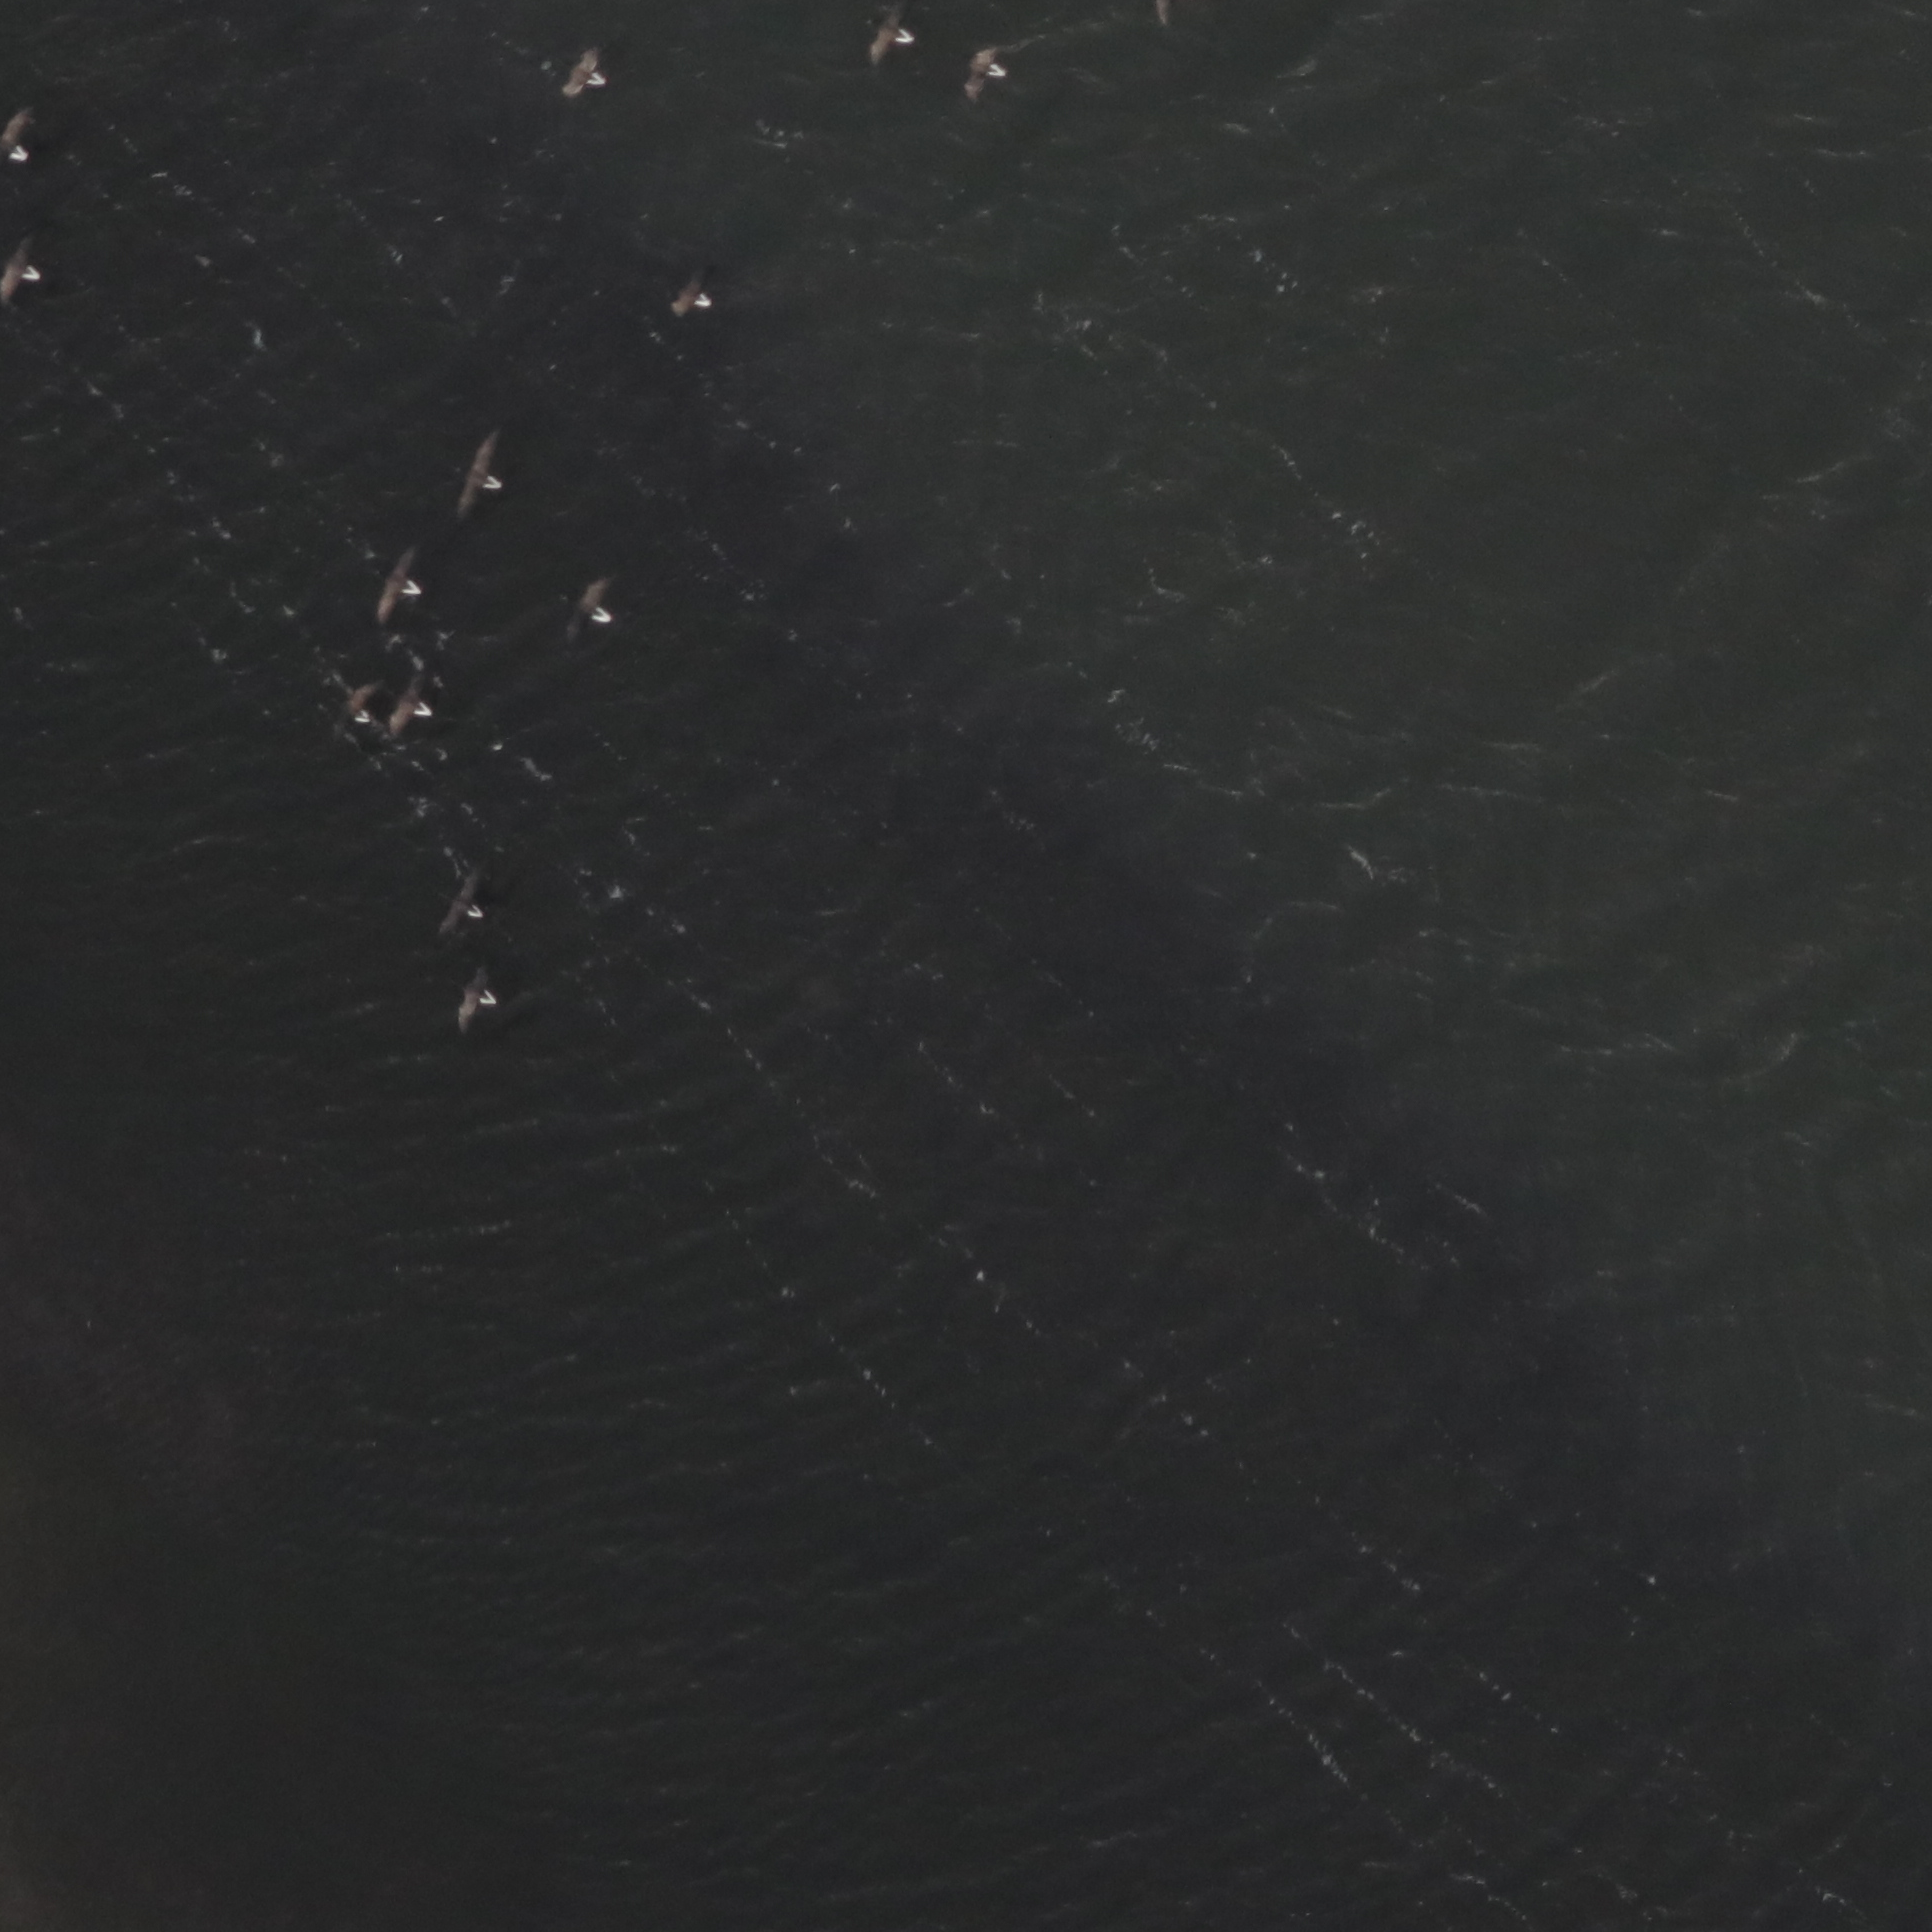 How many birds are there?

13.